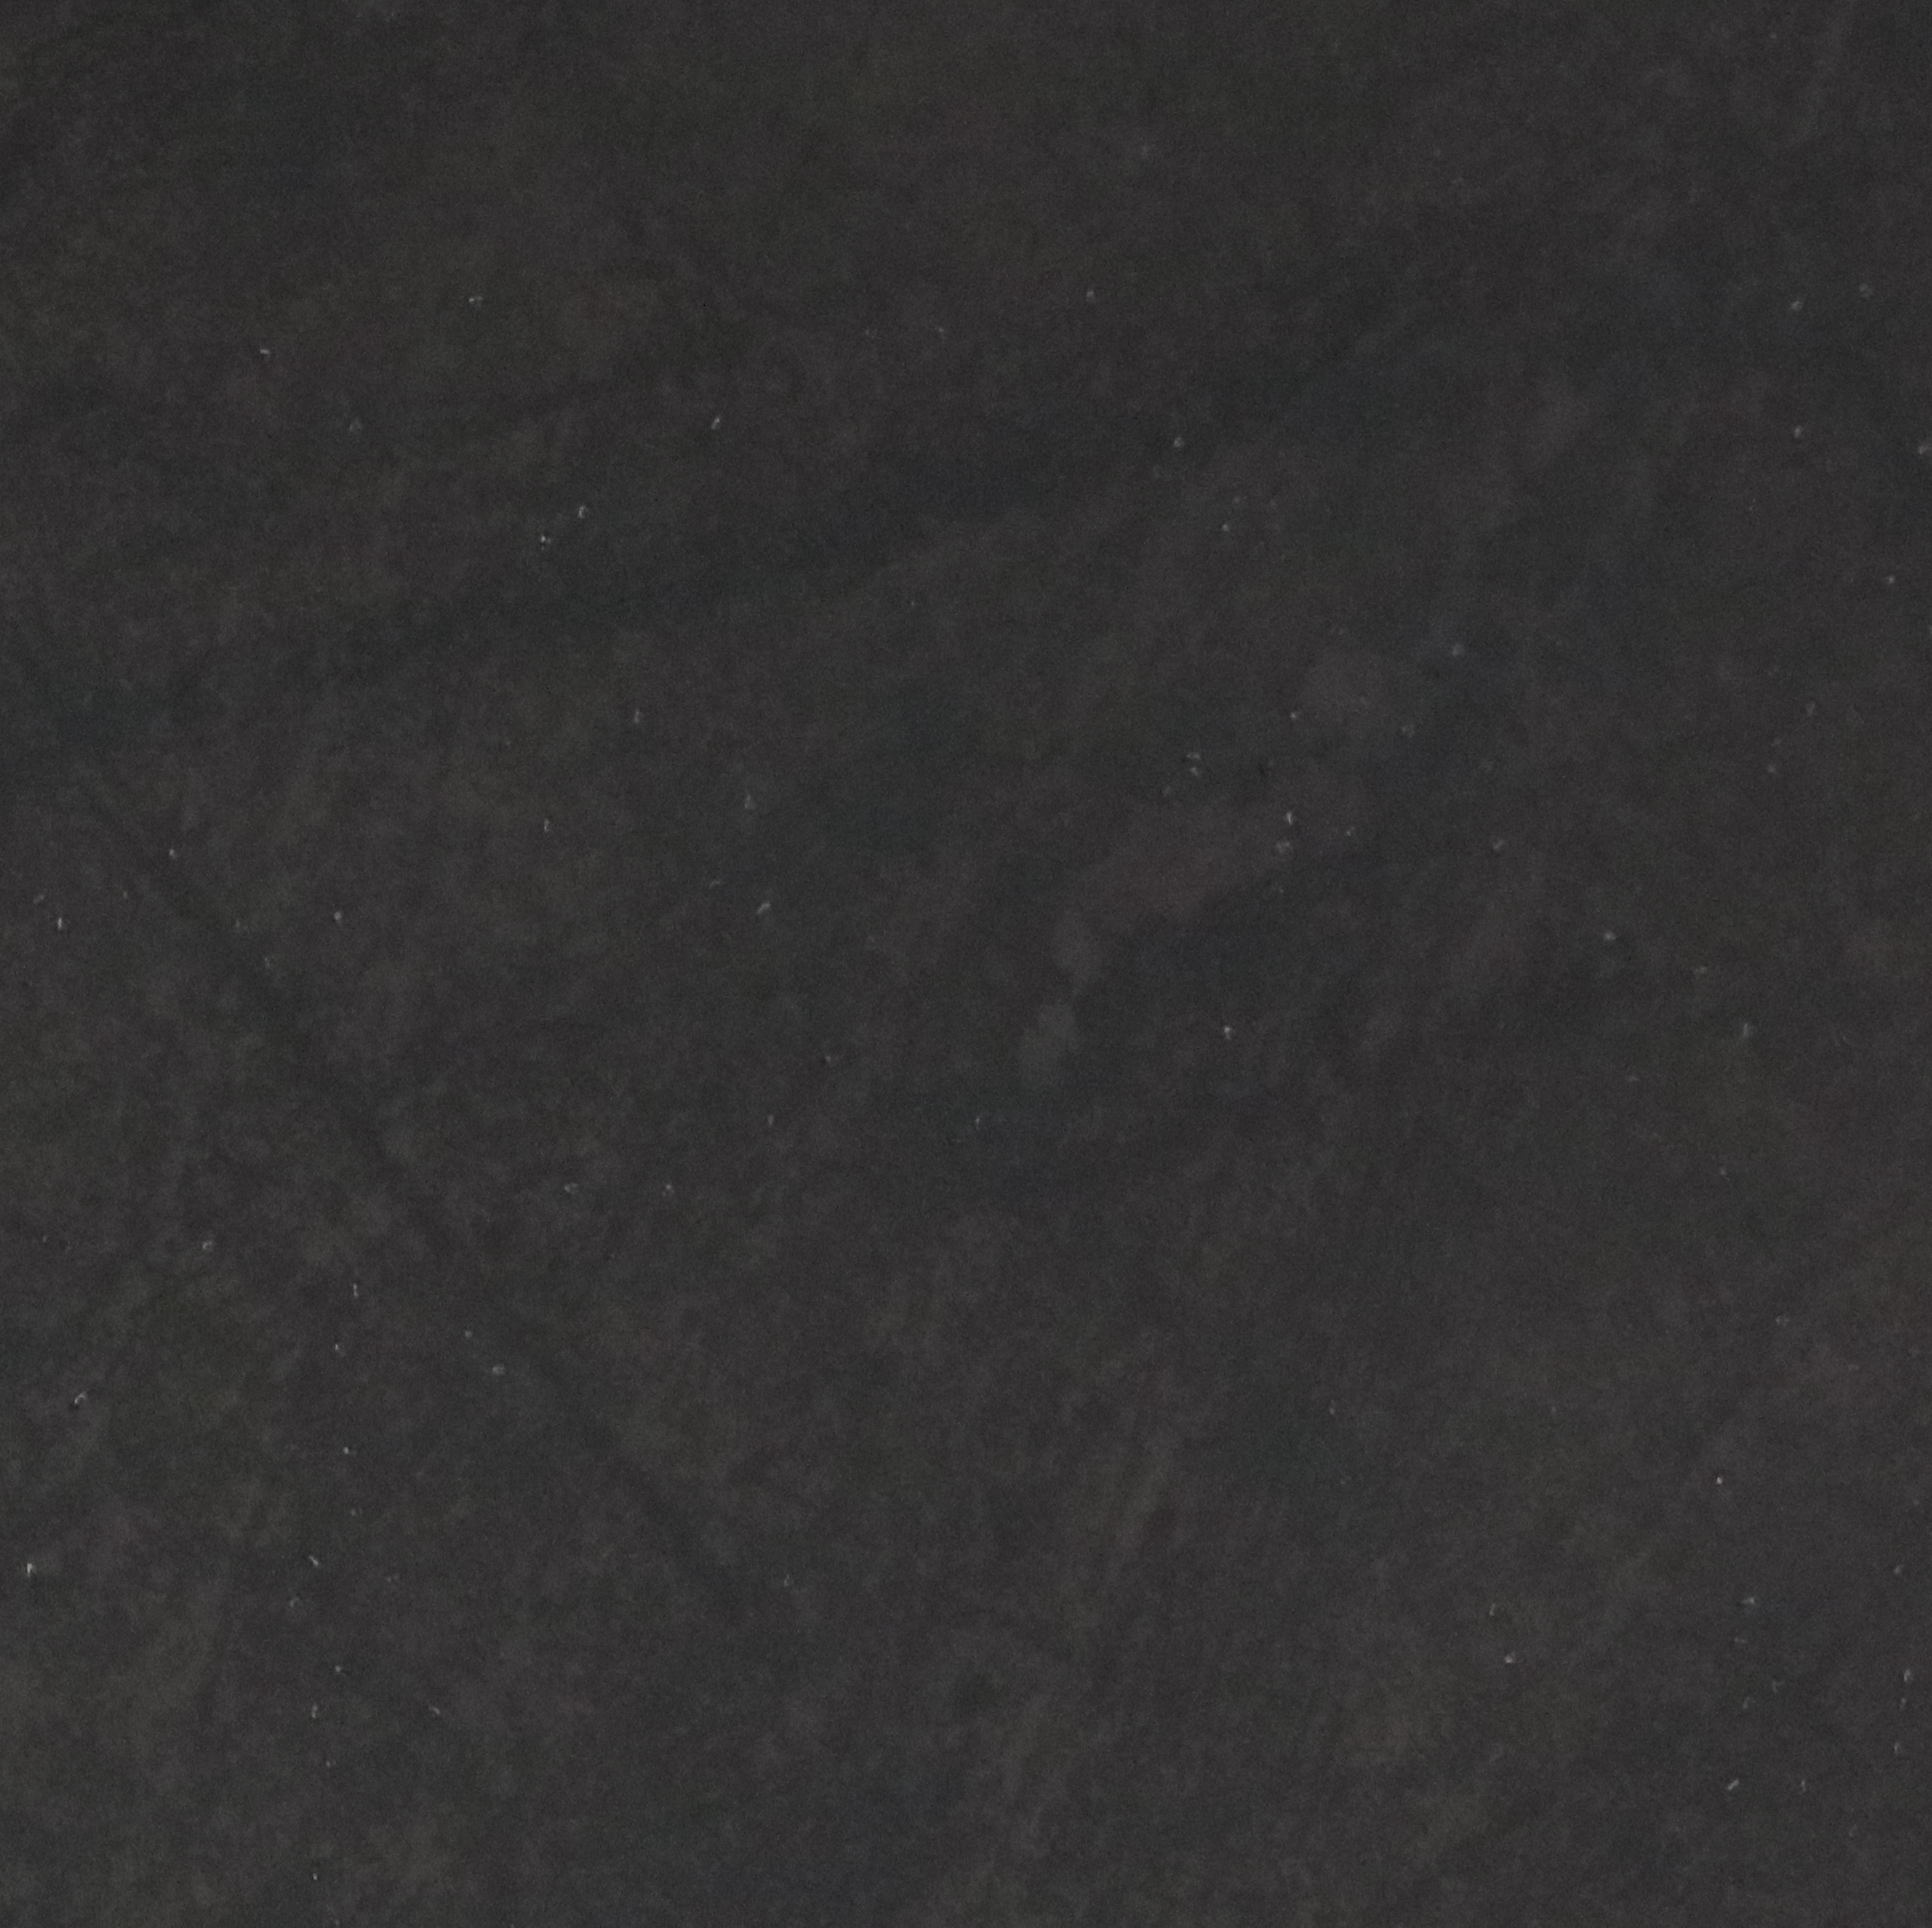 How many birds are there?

88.